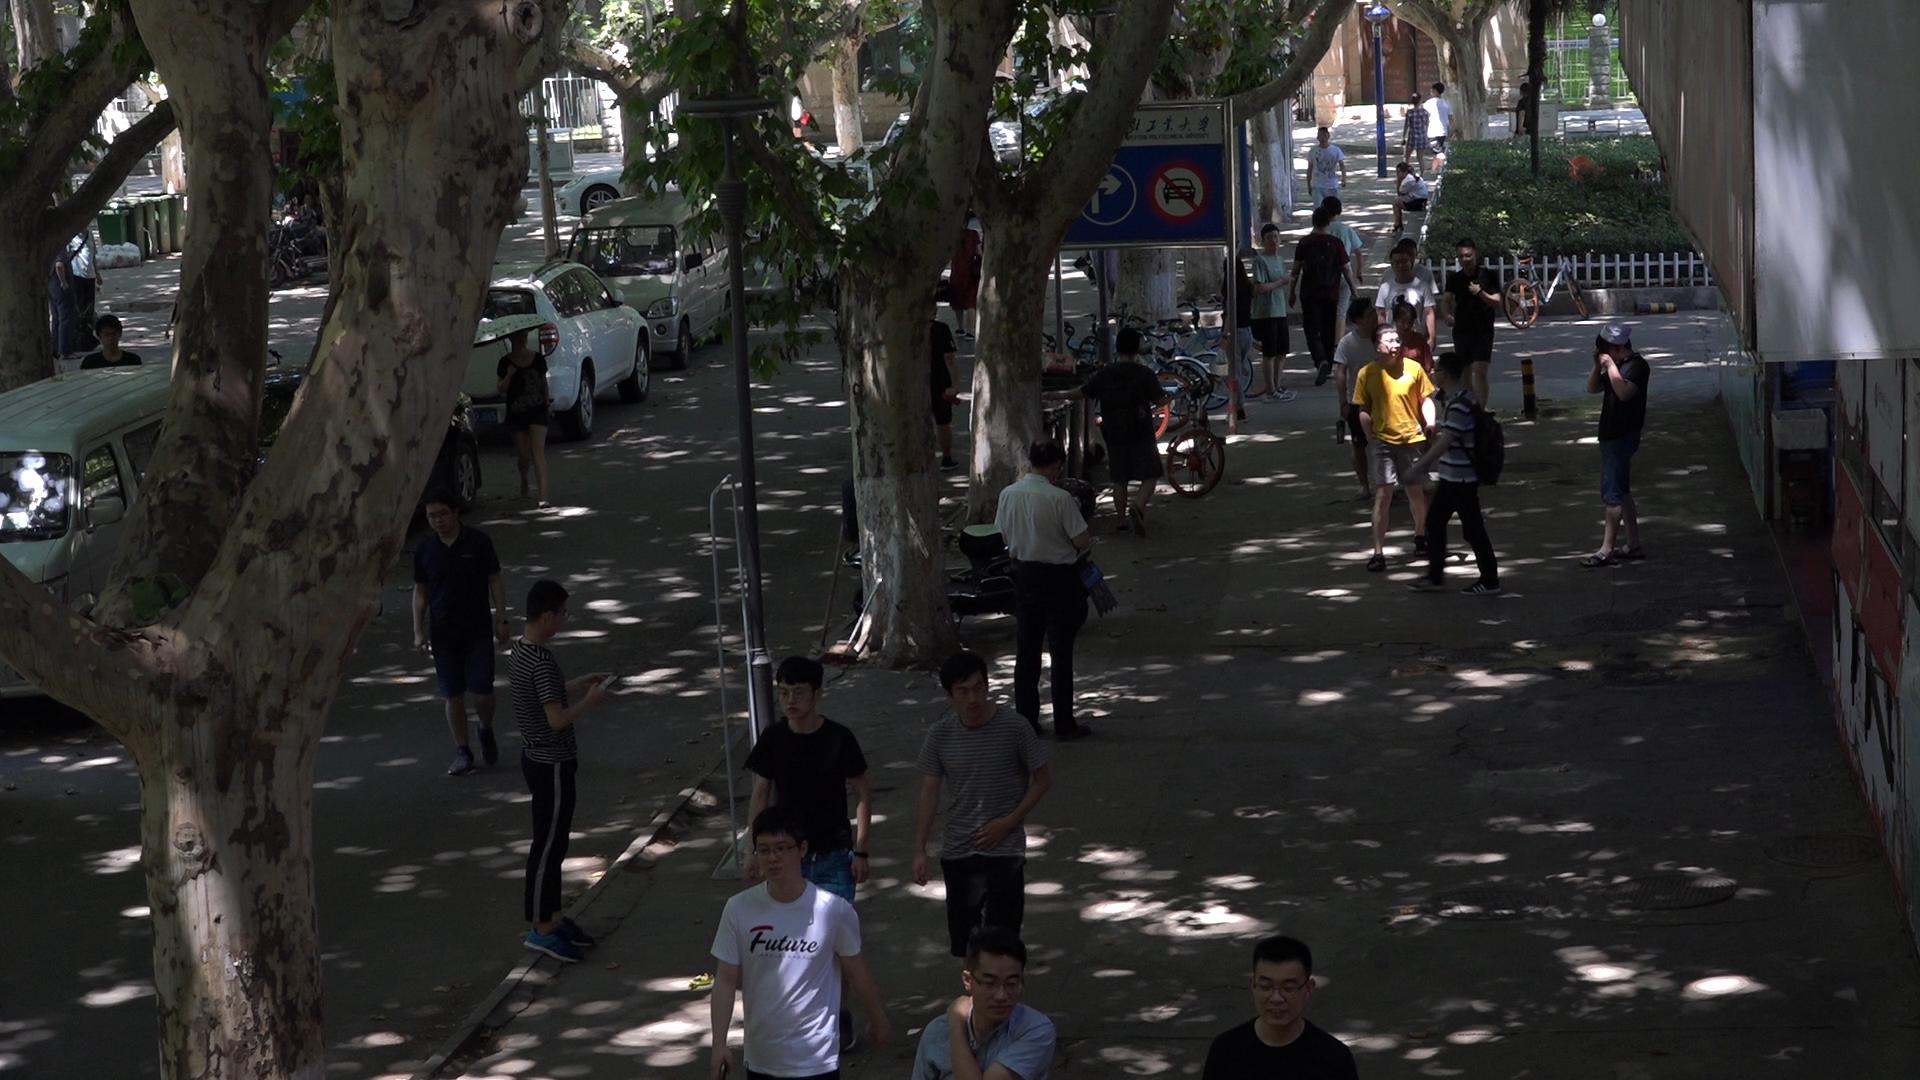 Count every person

28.